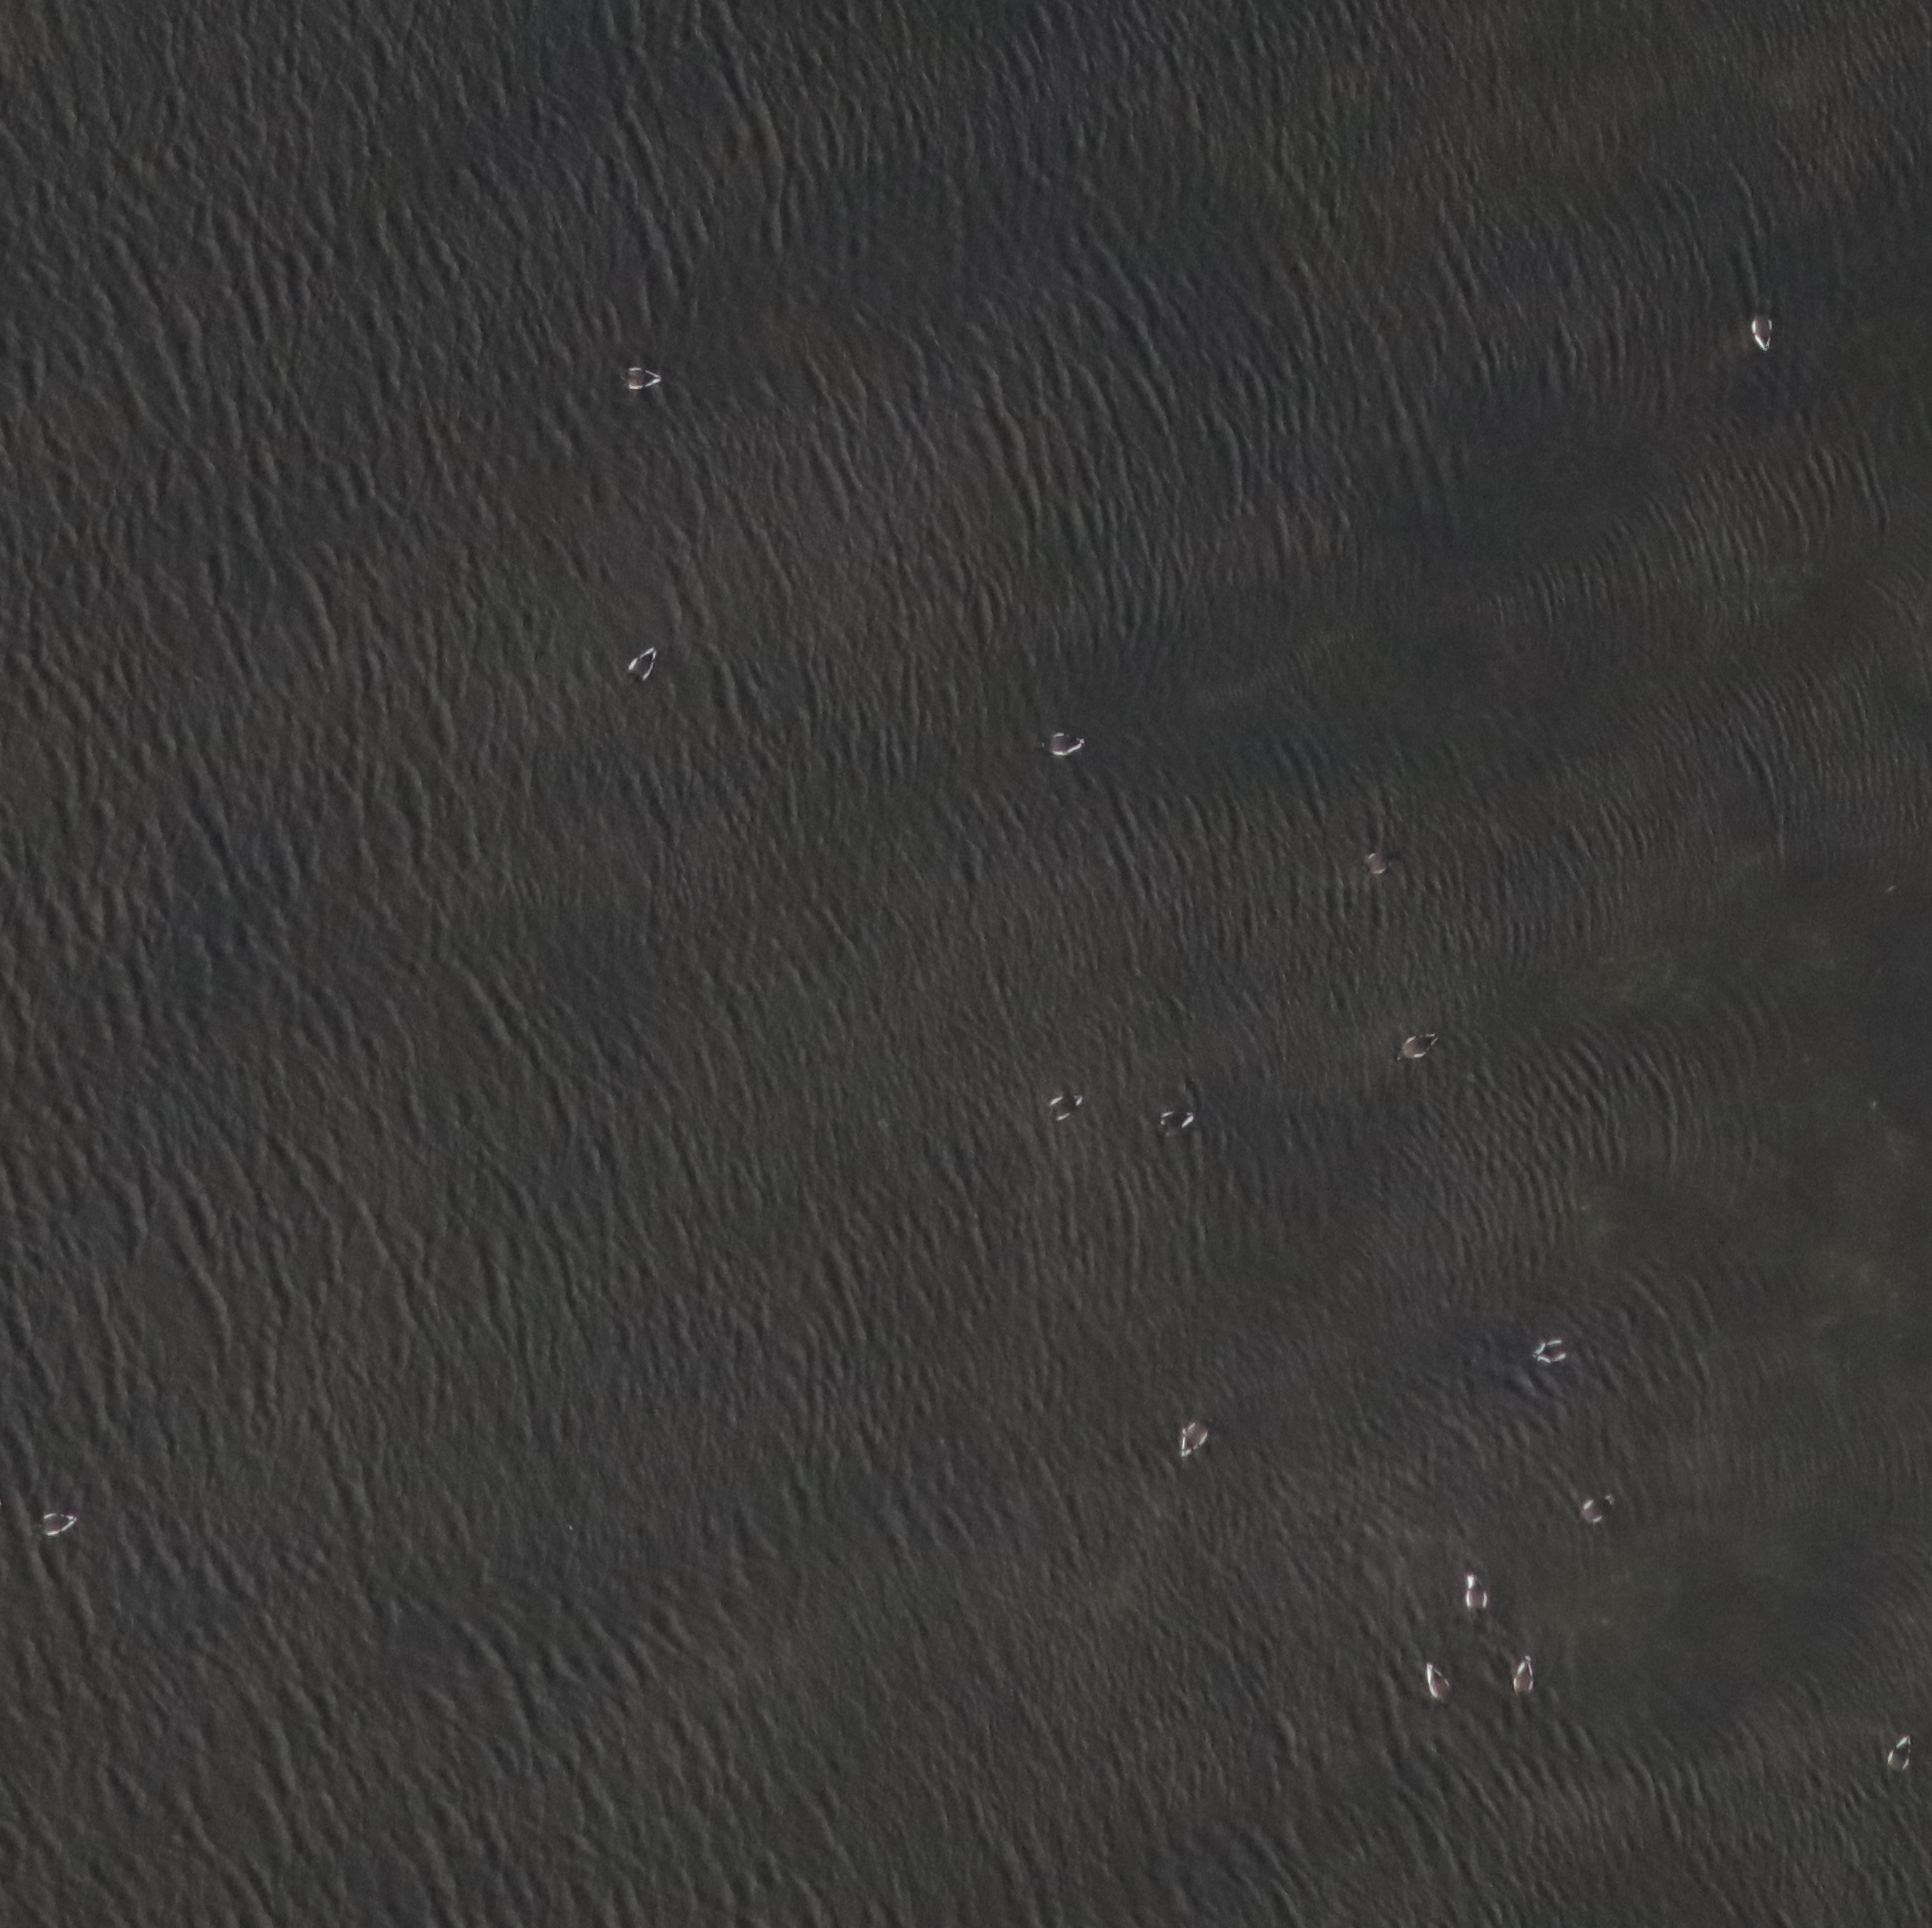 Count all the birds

16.